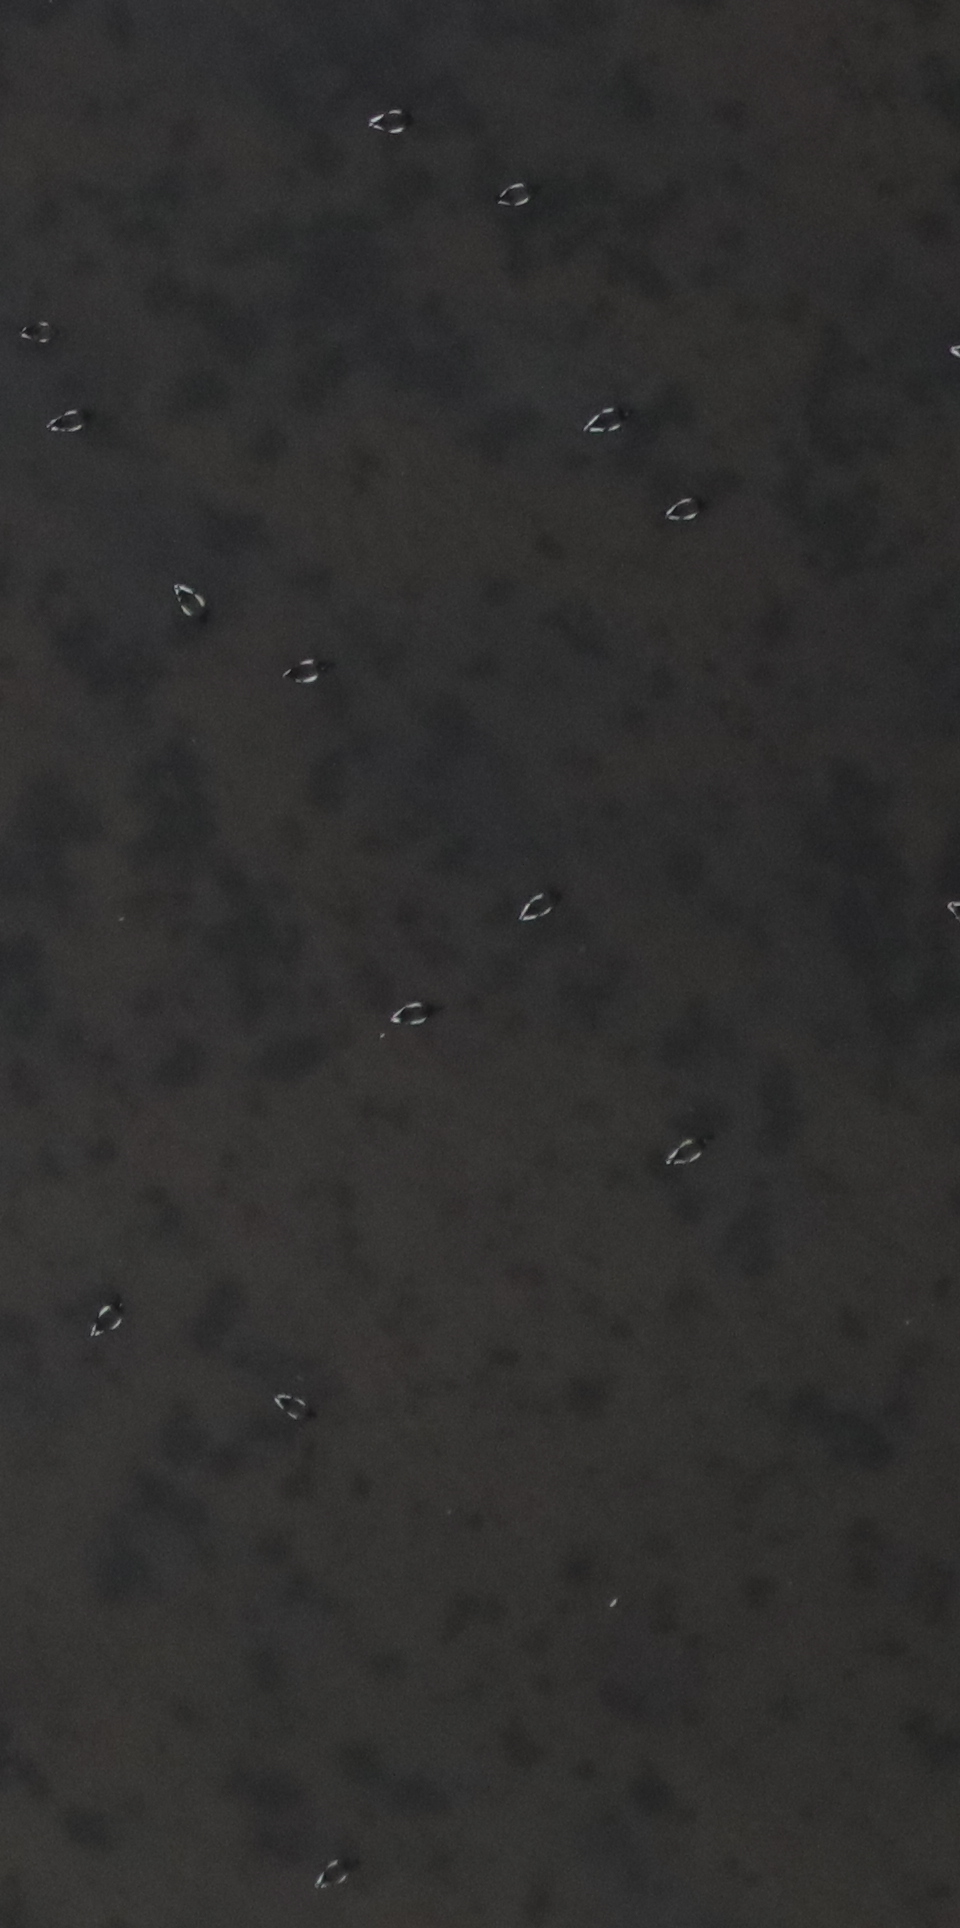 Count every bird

14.